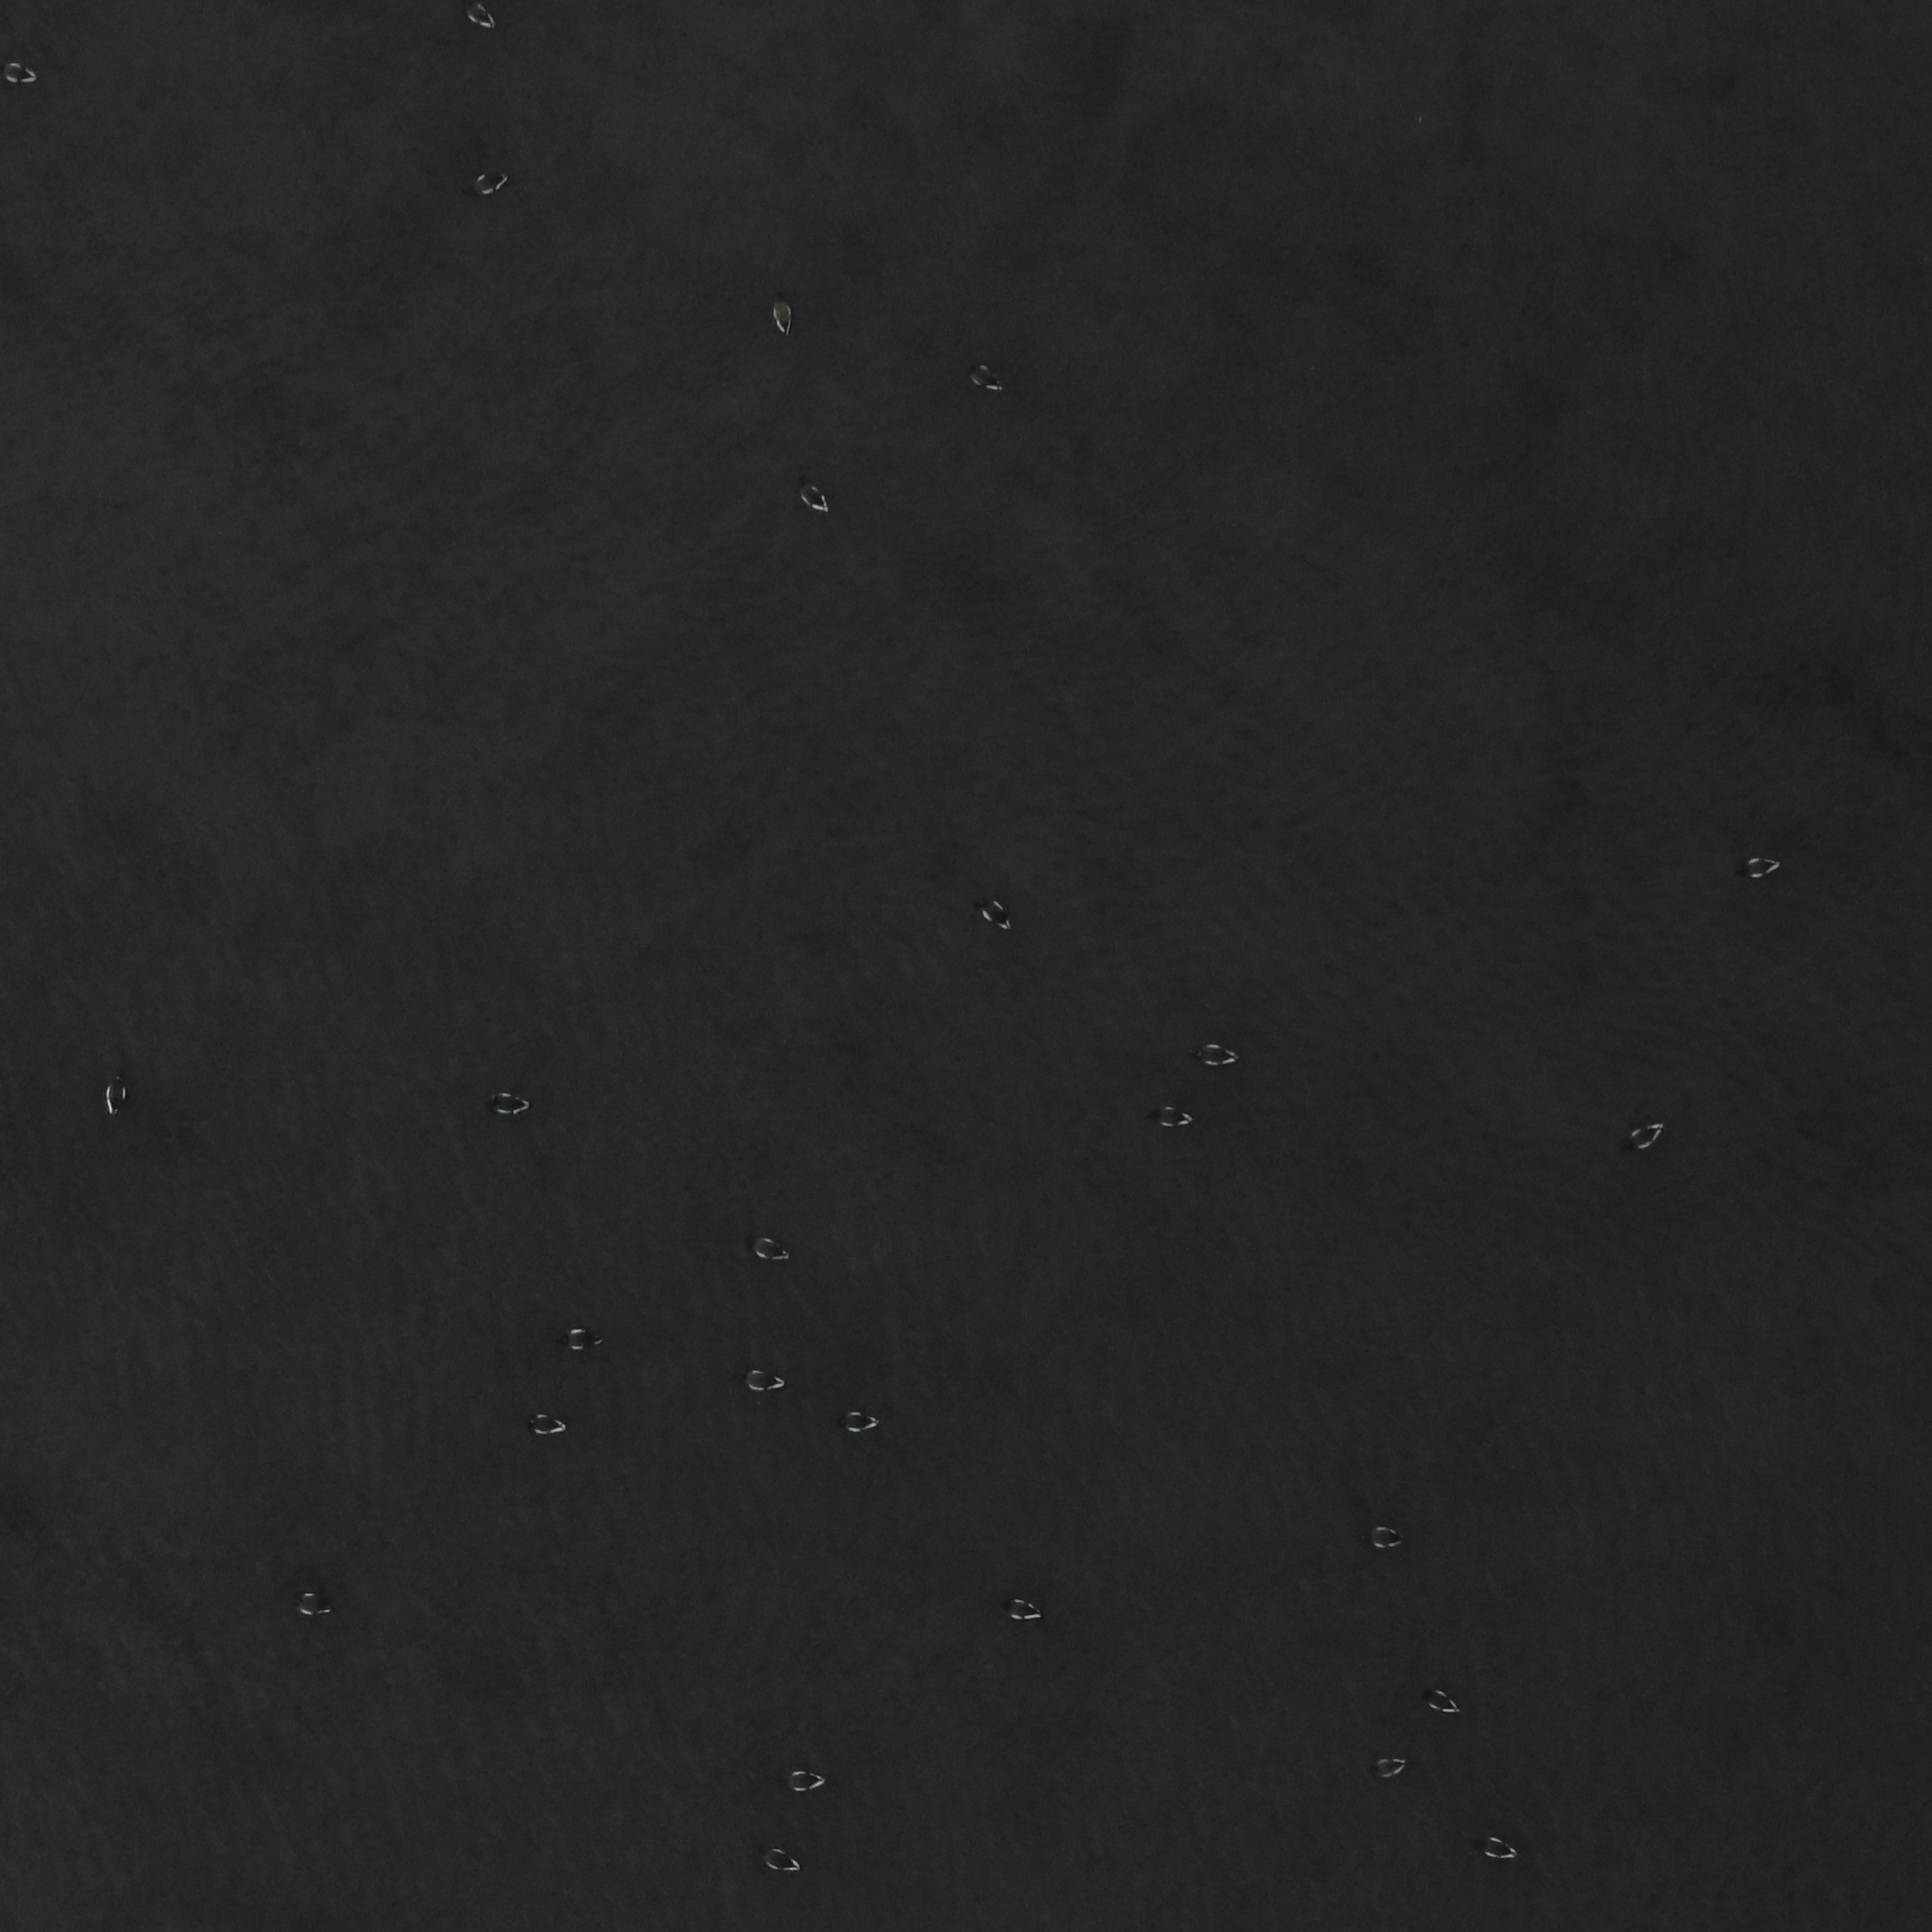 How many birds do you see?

26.